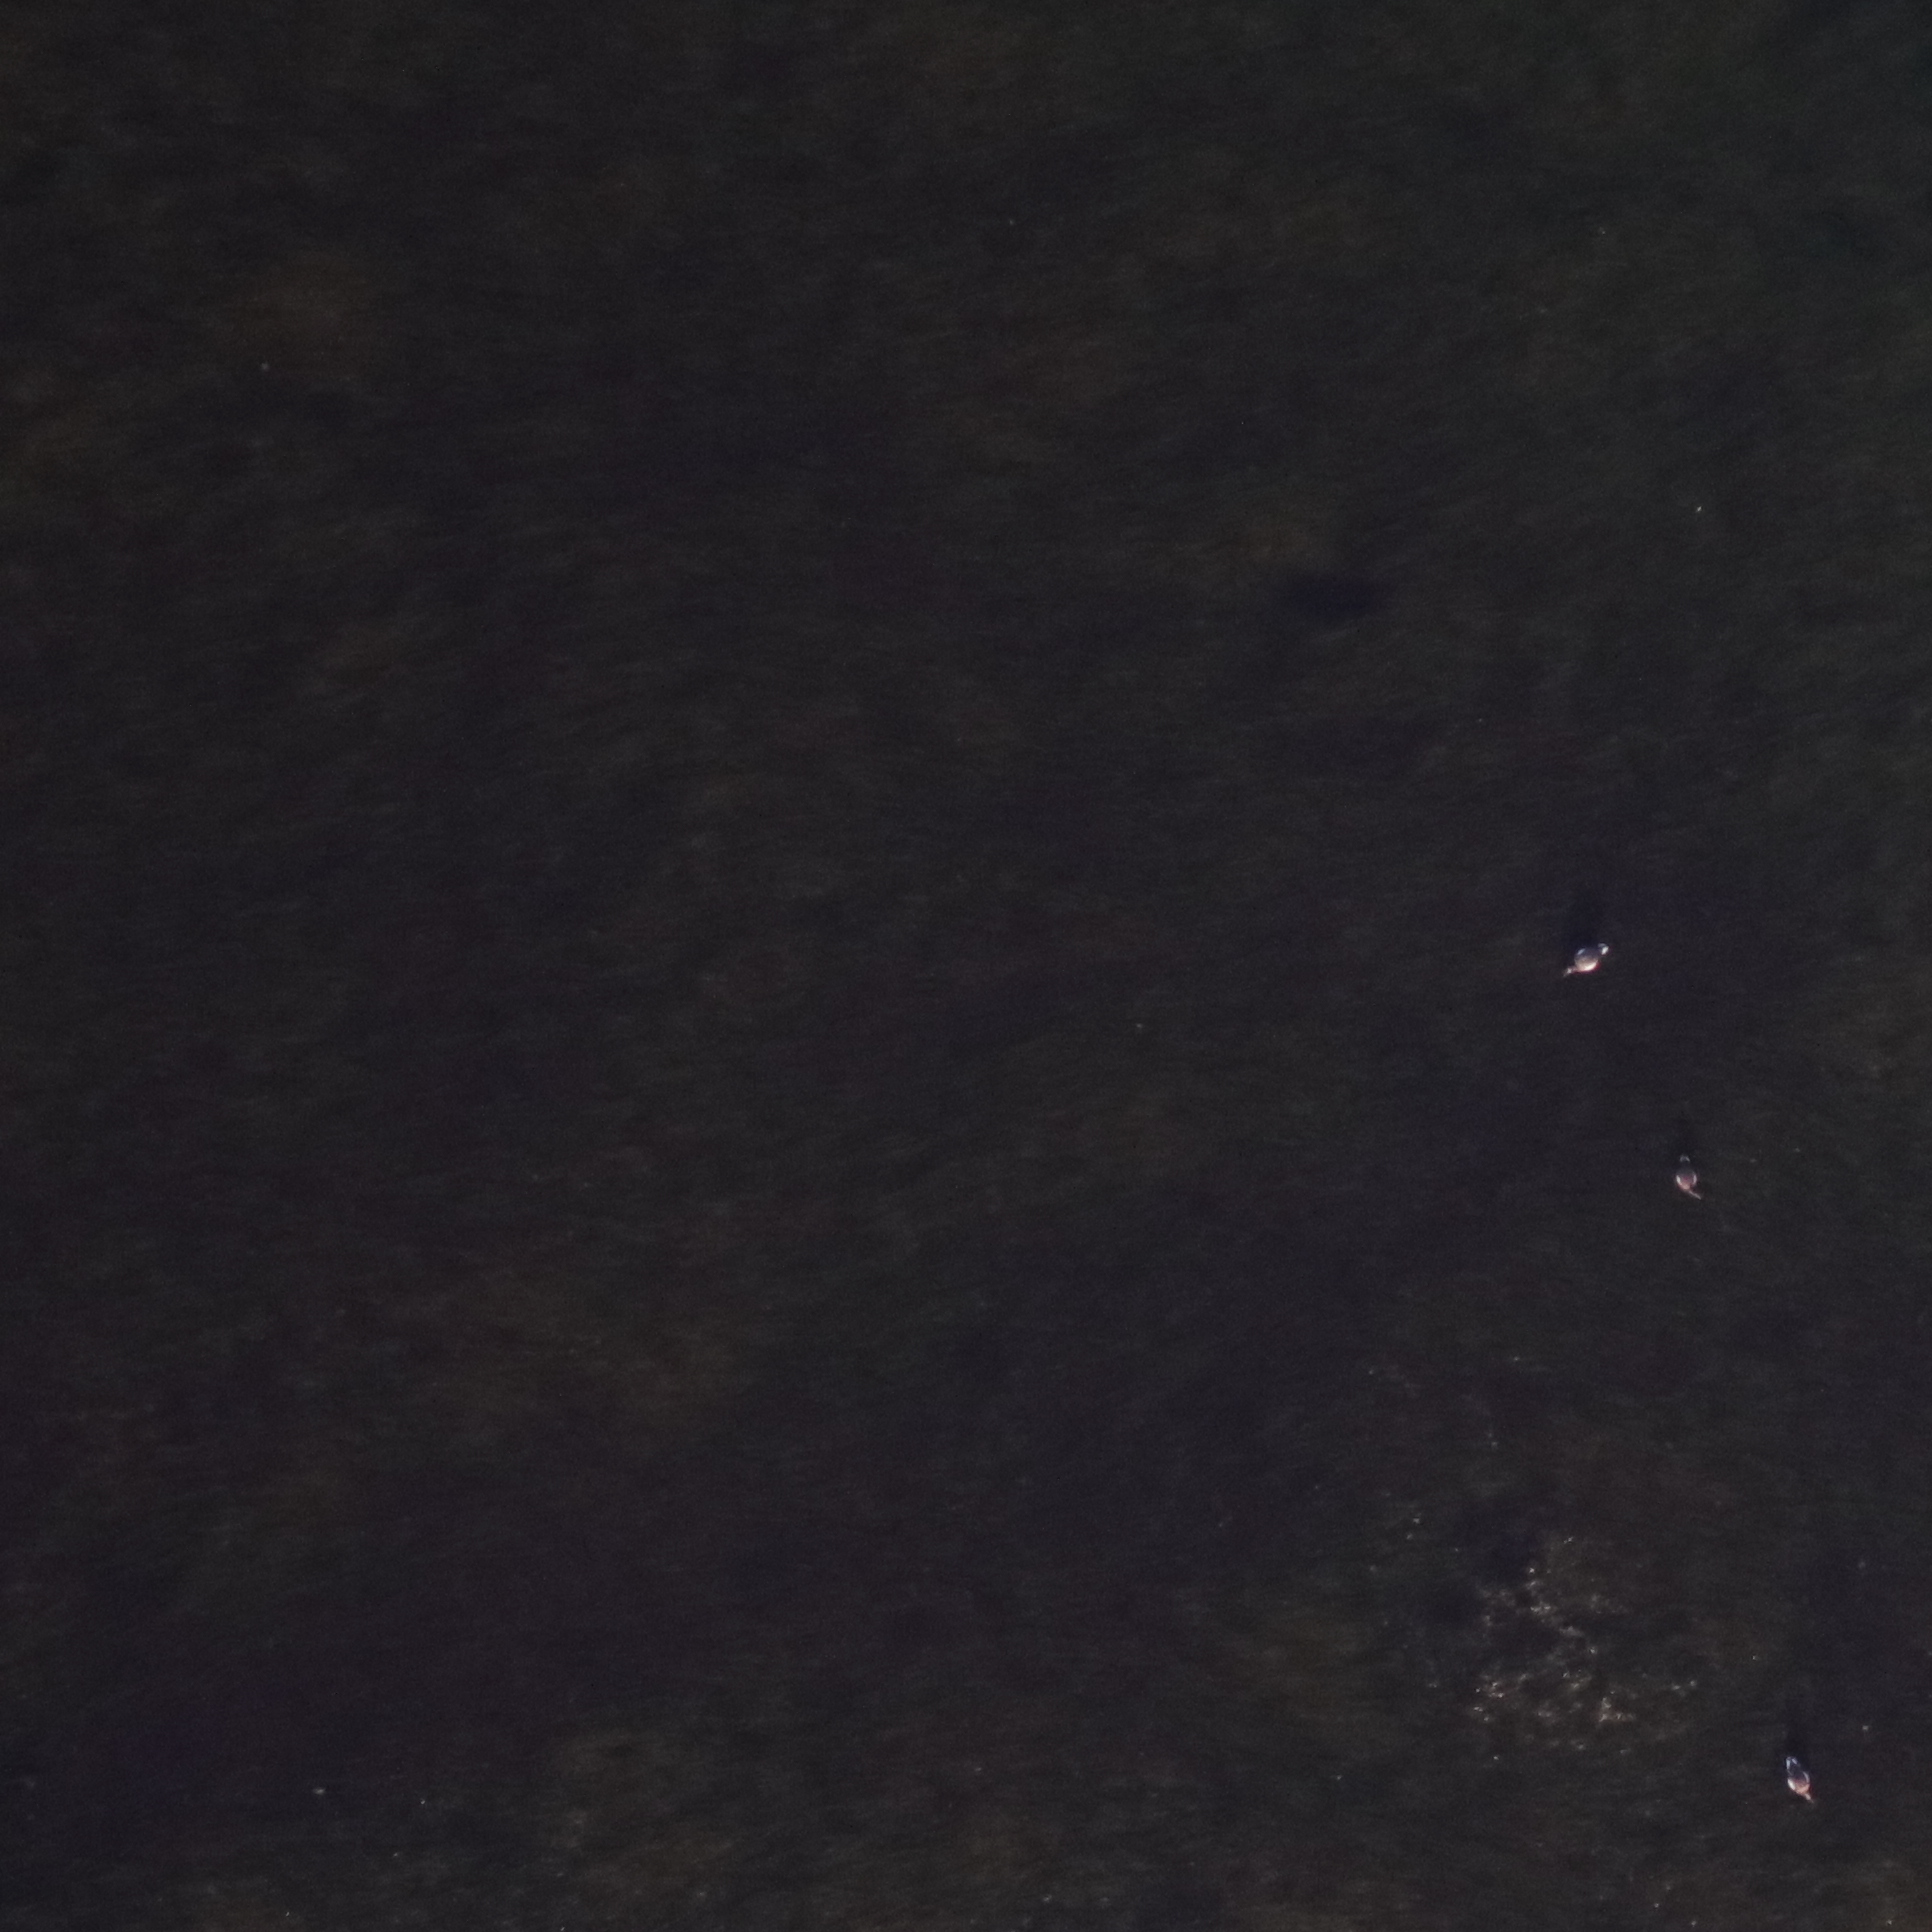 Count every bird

3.